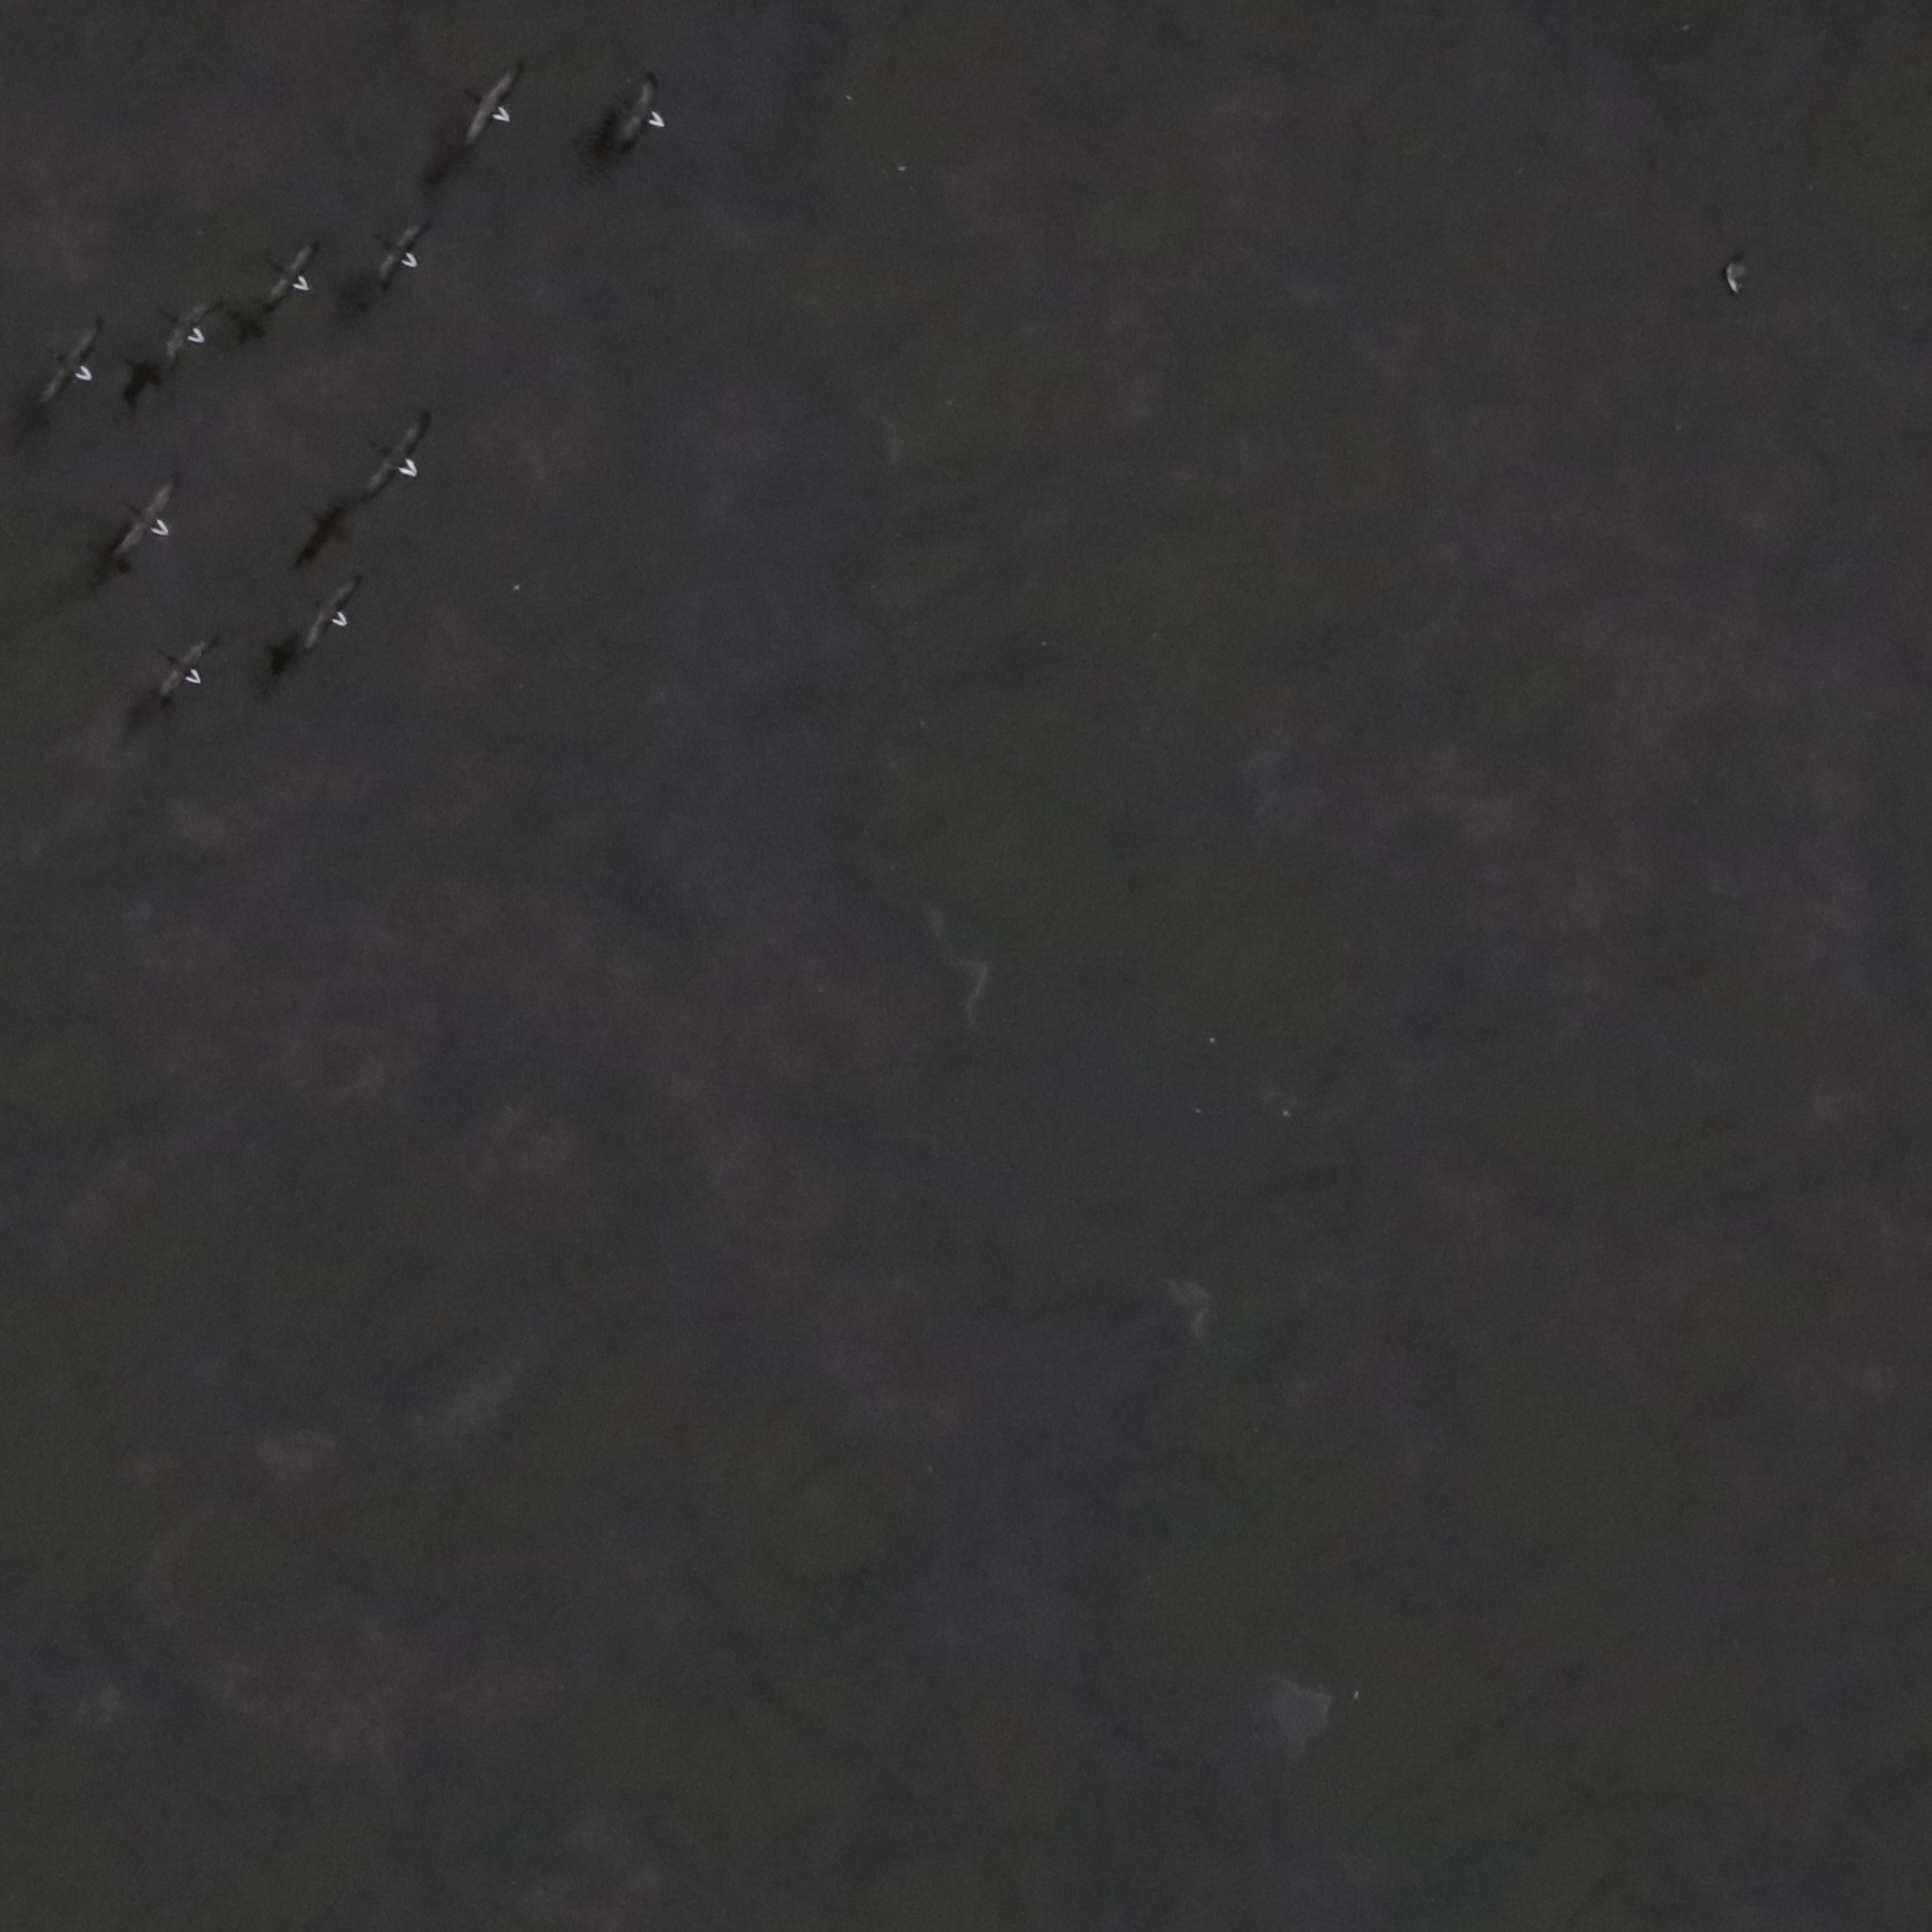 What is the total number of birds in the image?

11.